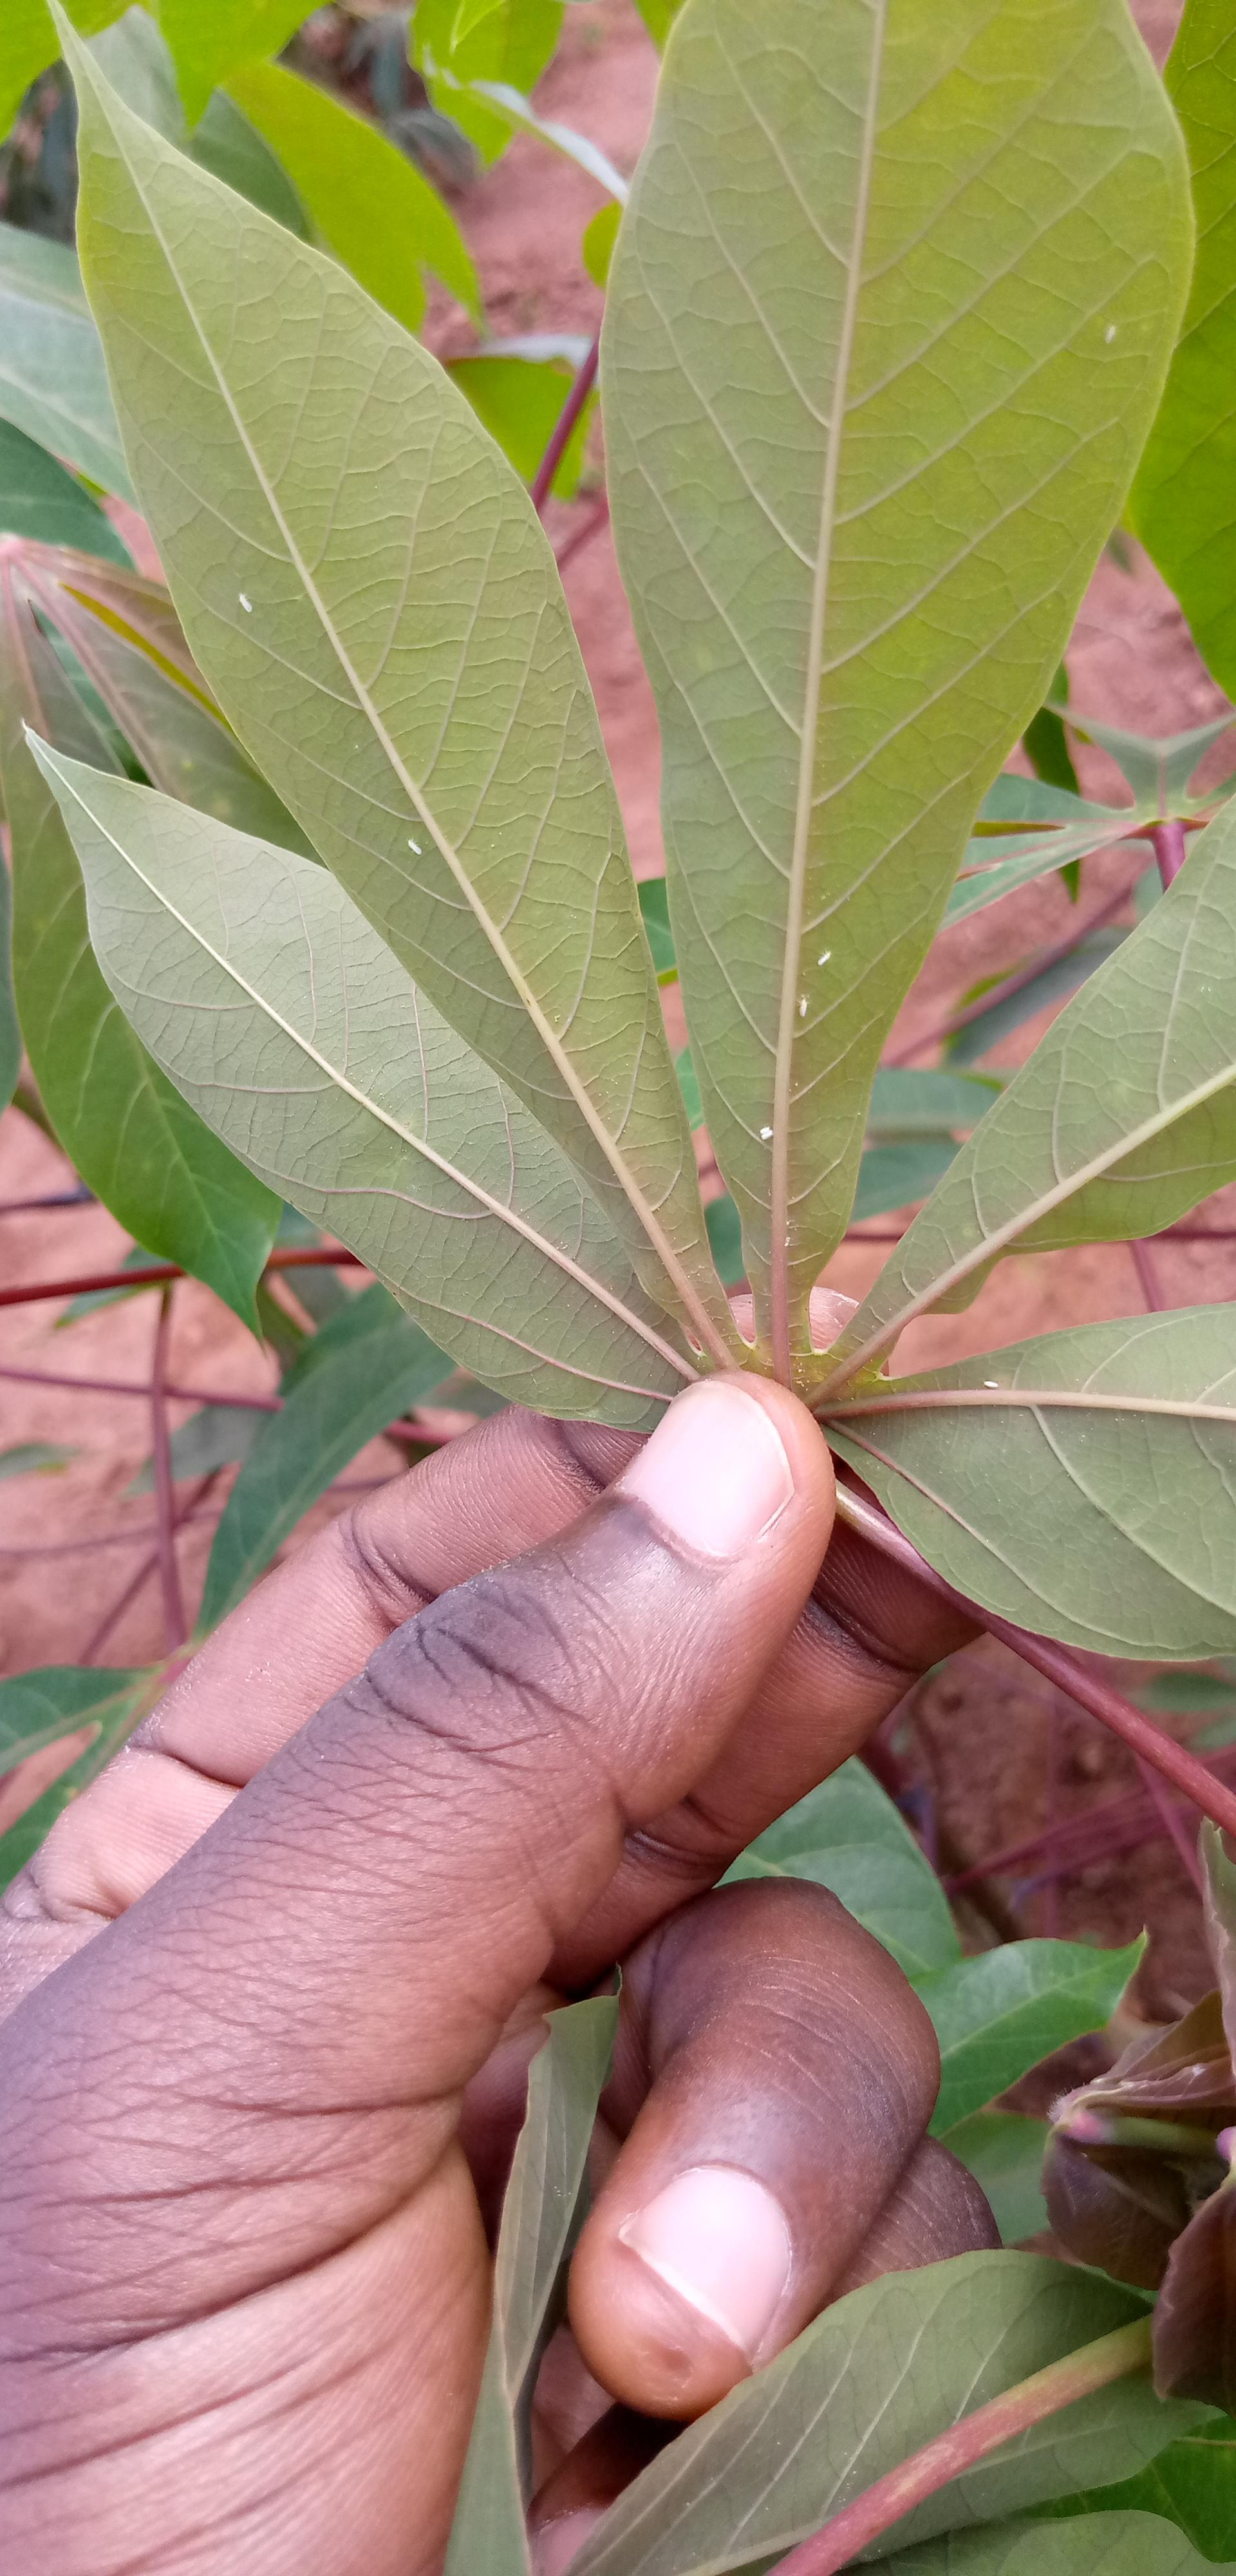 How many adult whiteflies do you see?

7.